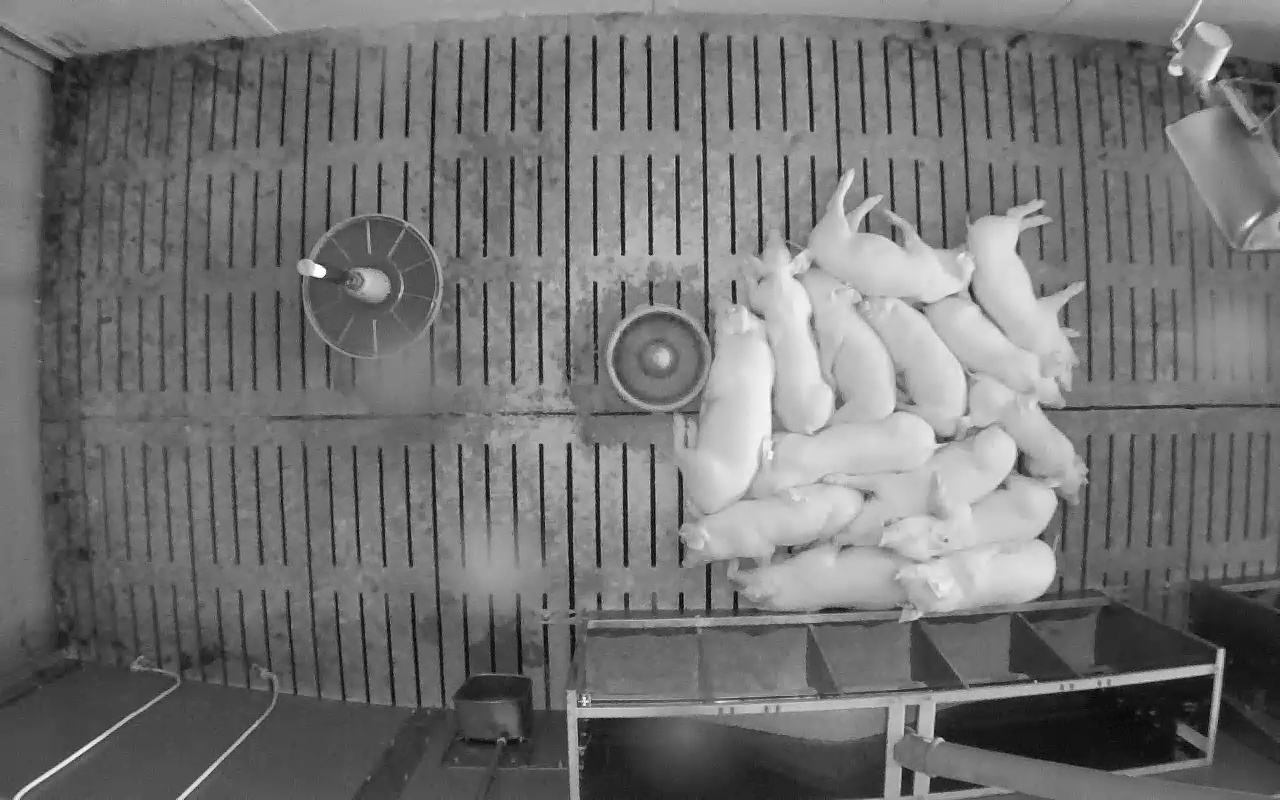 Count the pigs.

14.